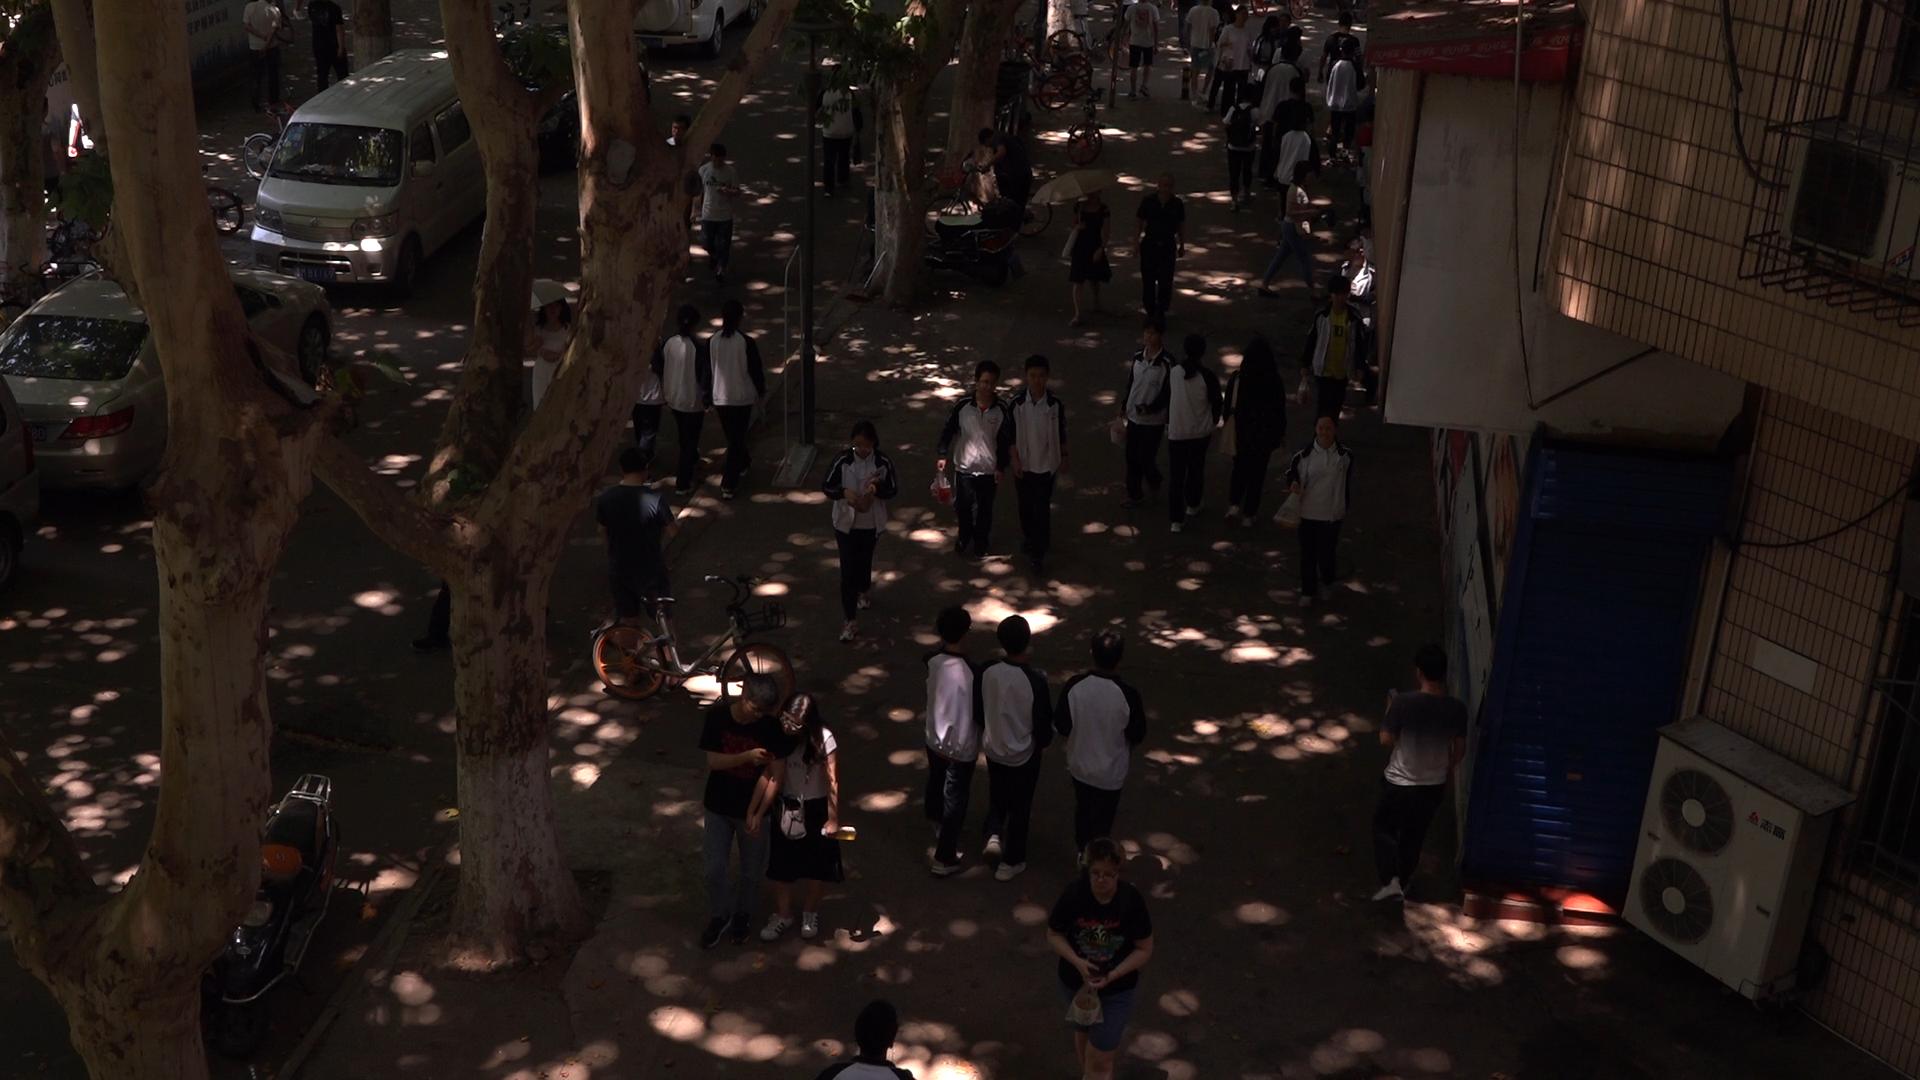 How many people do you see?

37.